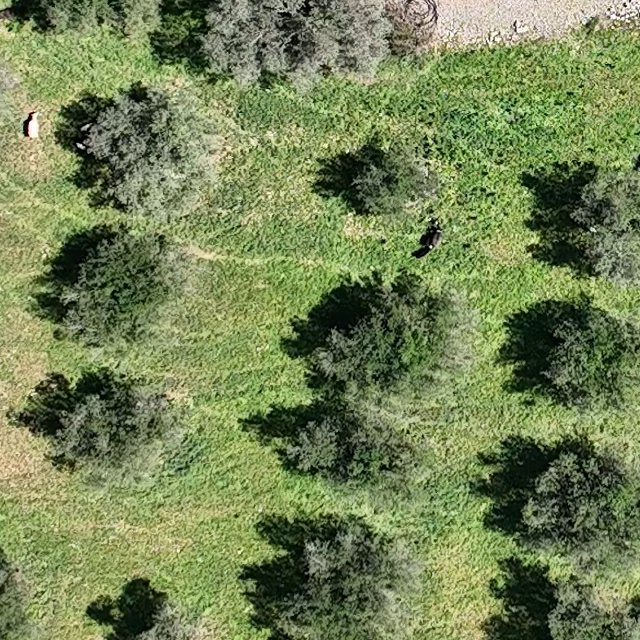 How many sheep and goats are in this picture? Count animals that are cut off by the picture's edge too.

2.